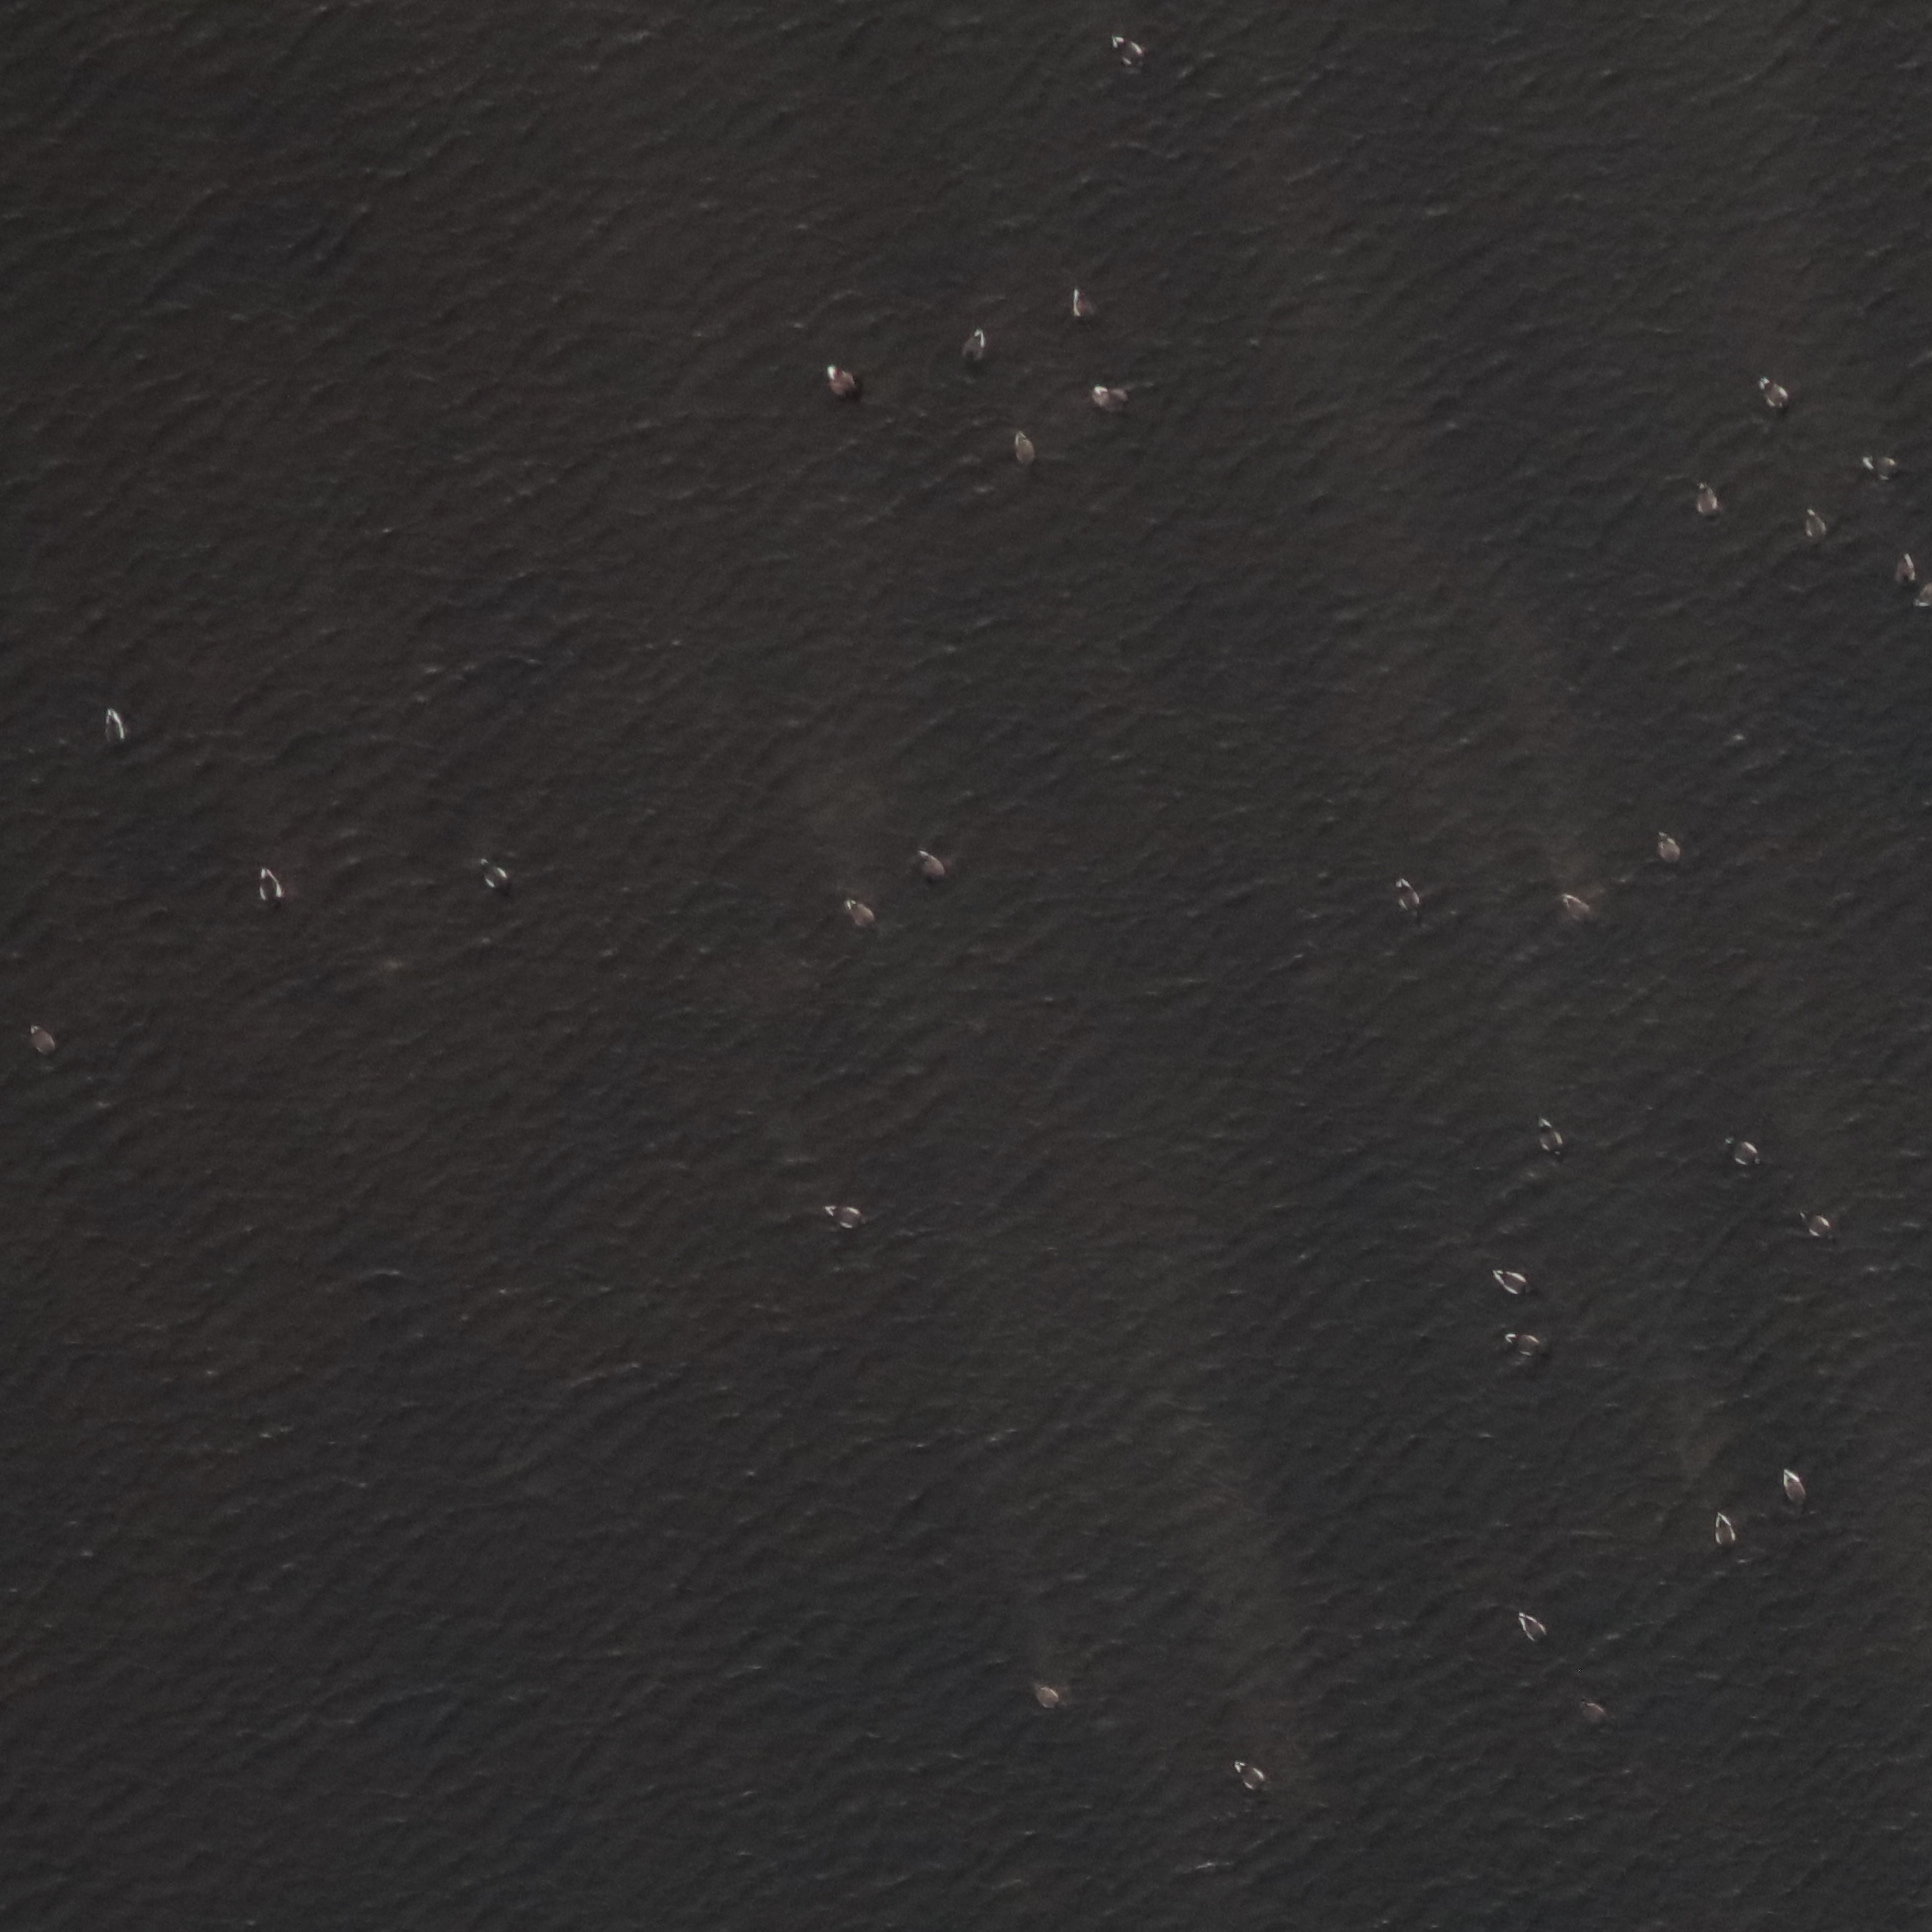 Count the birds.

33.